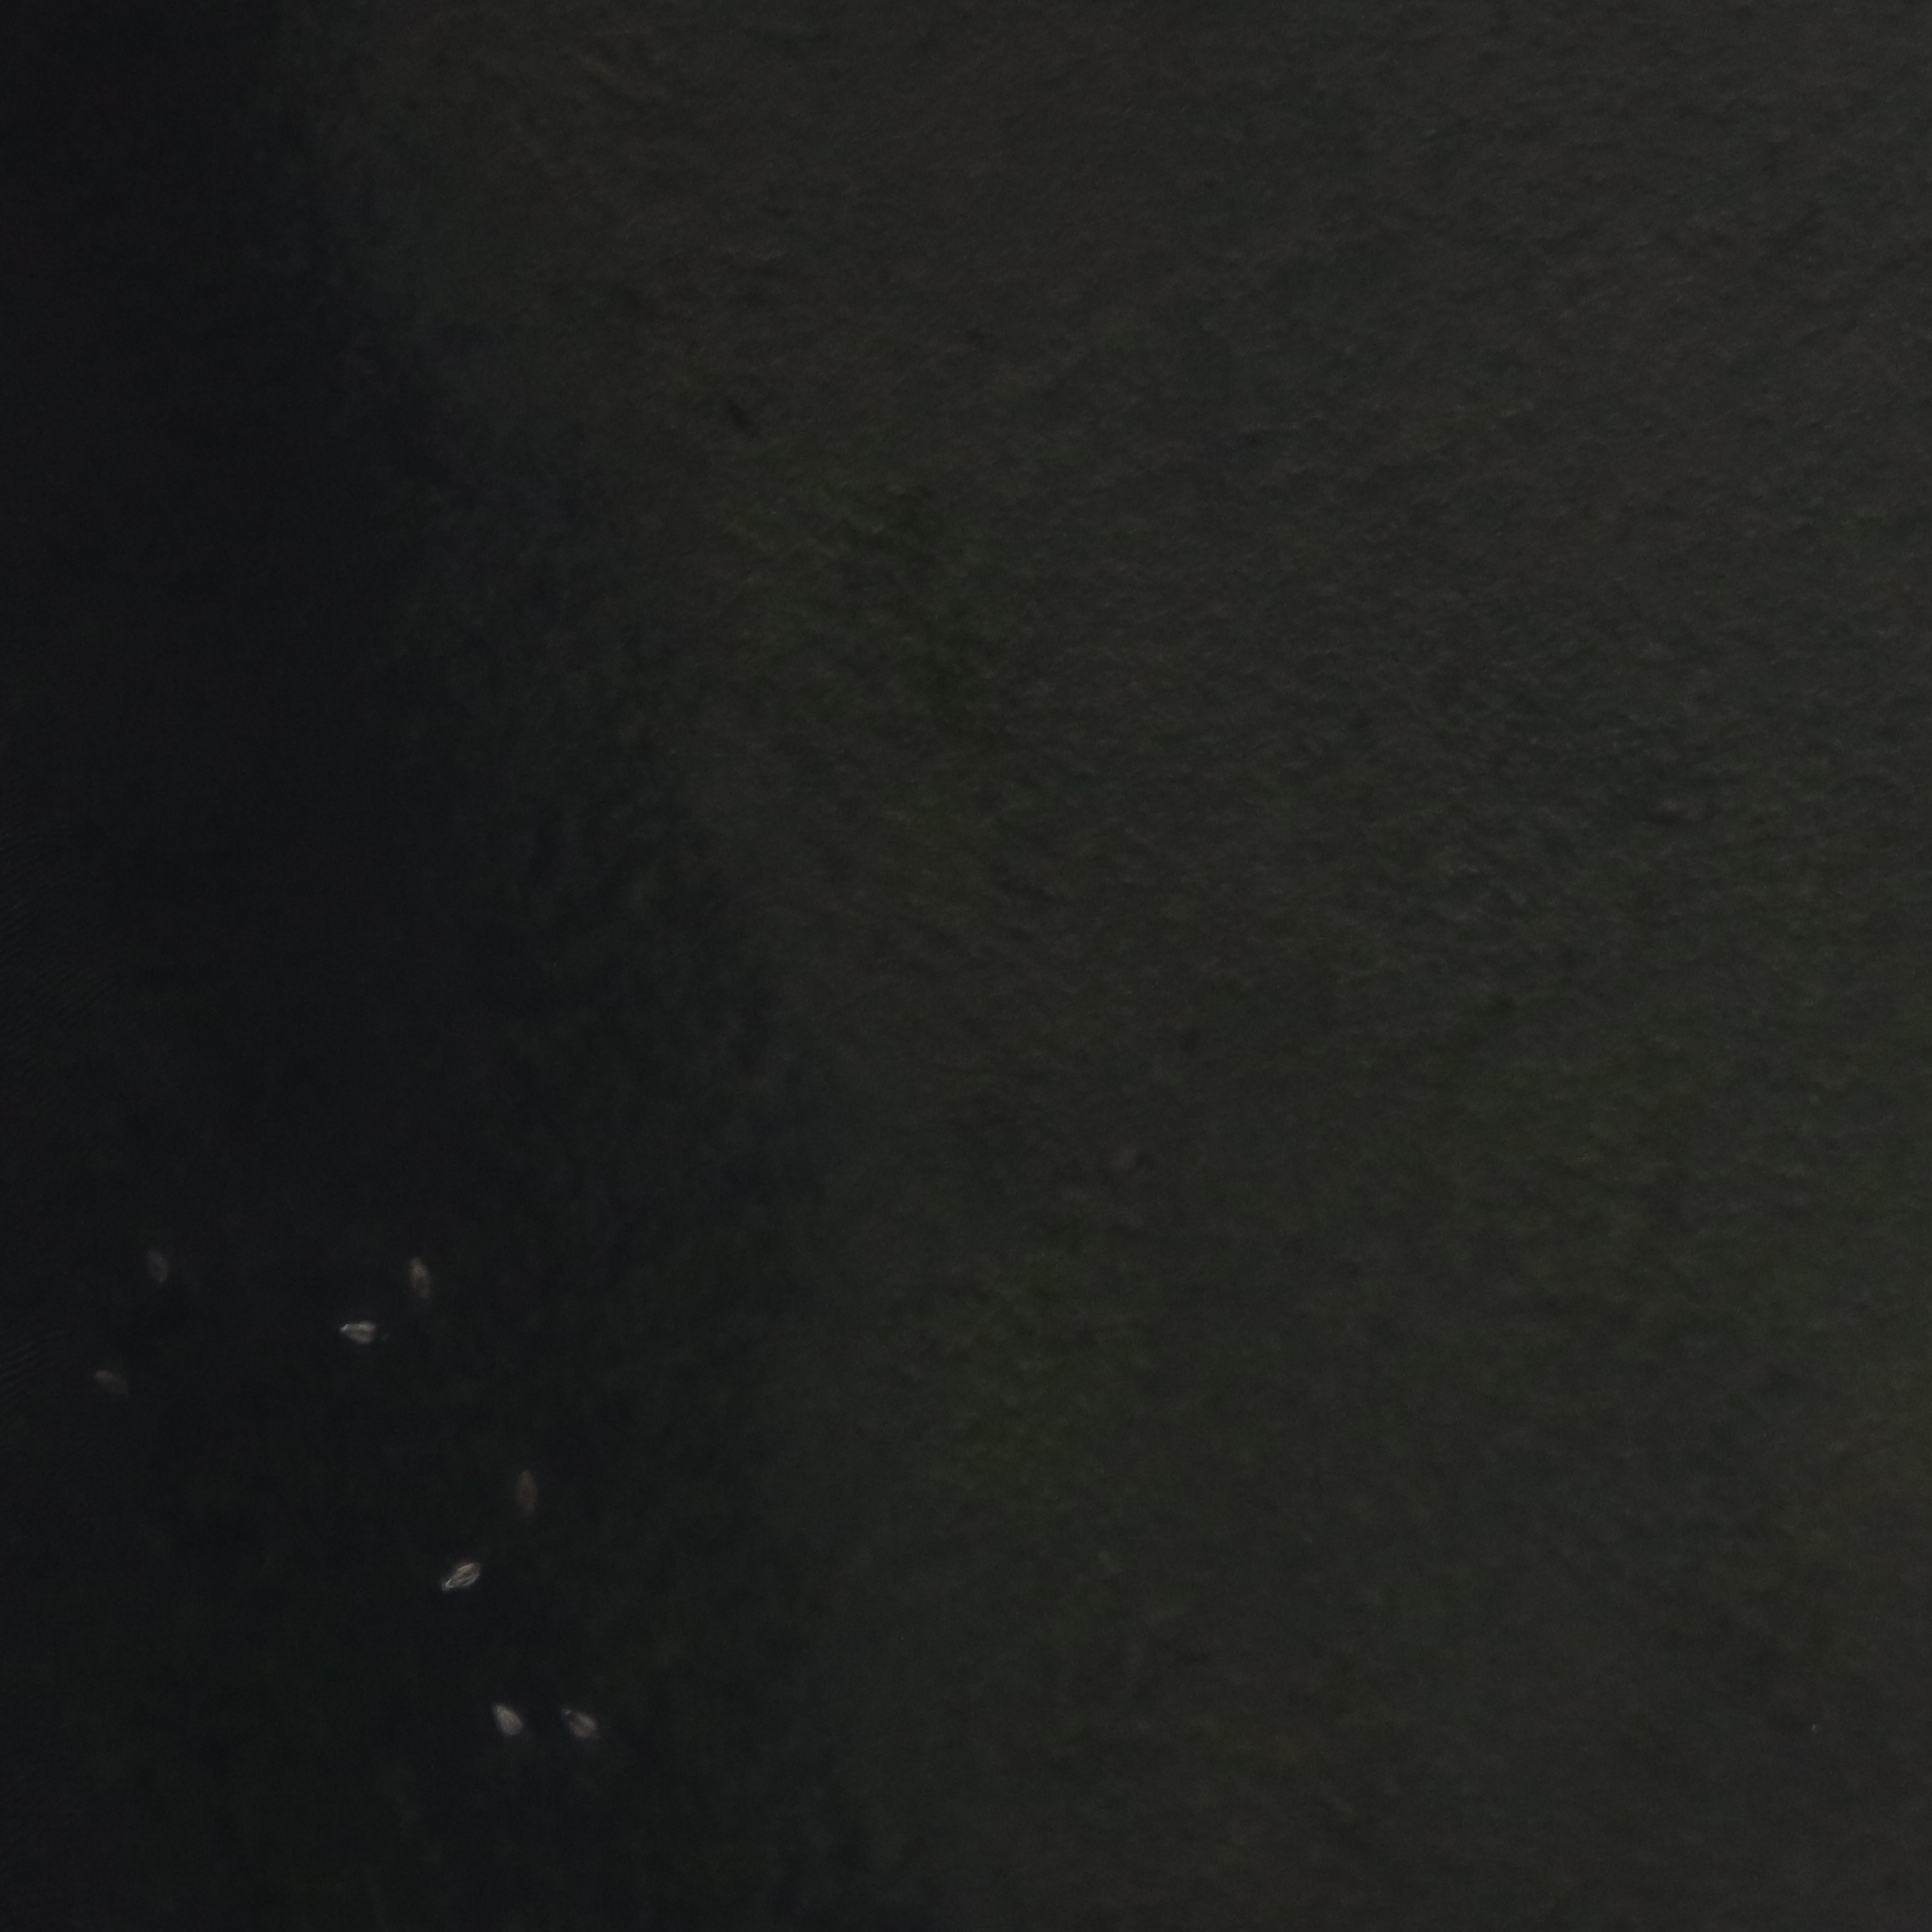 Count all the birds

8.